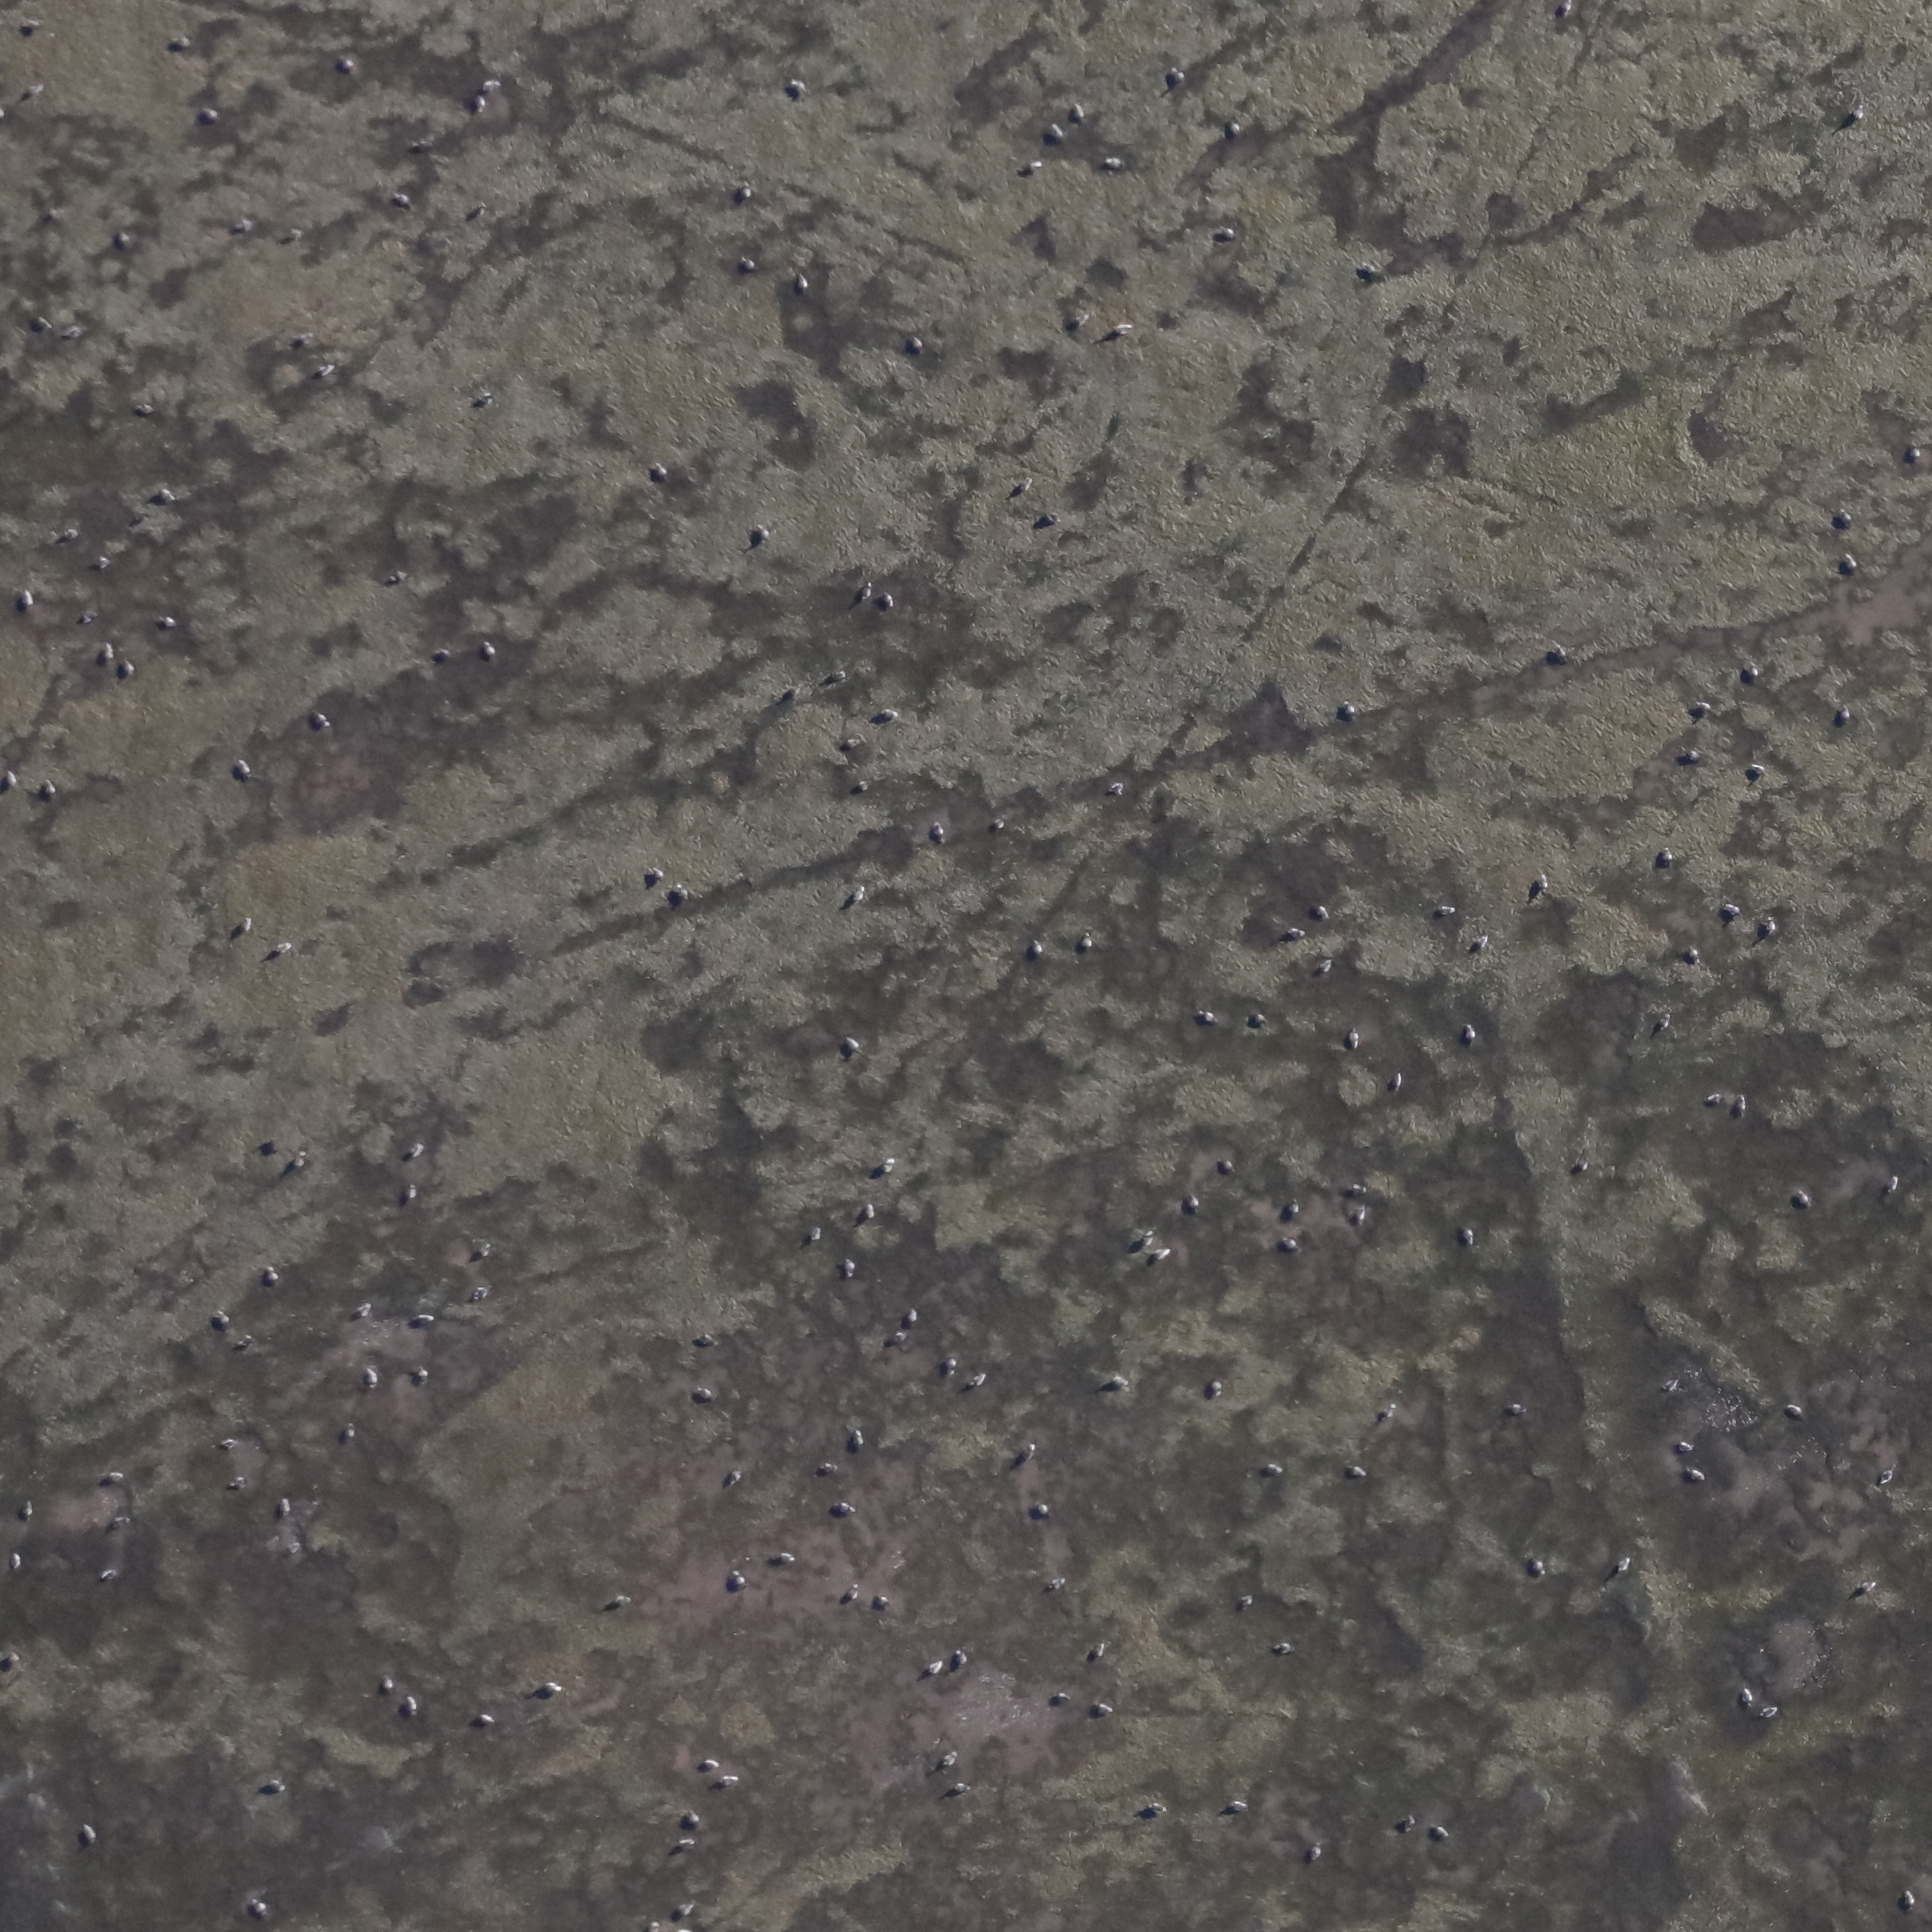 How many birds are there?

204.